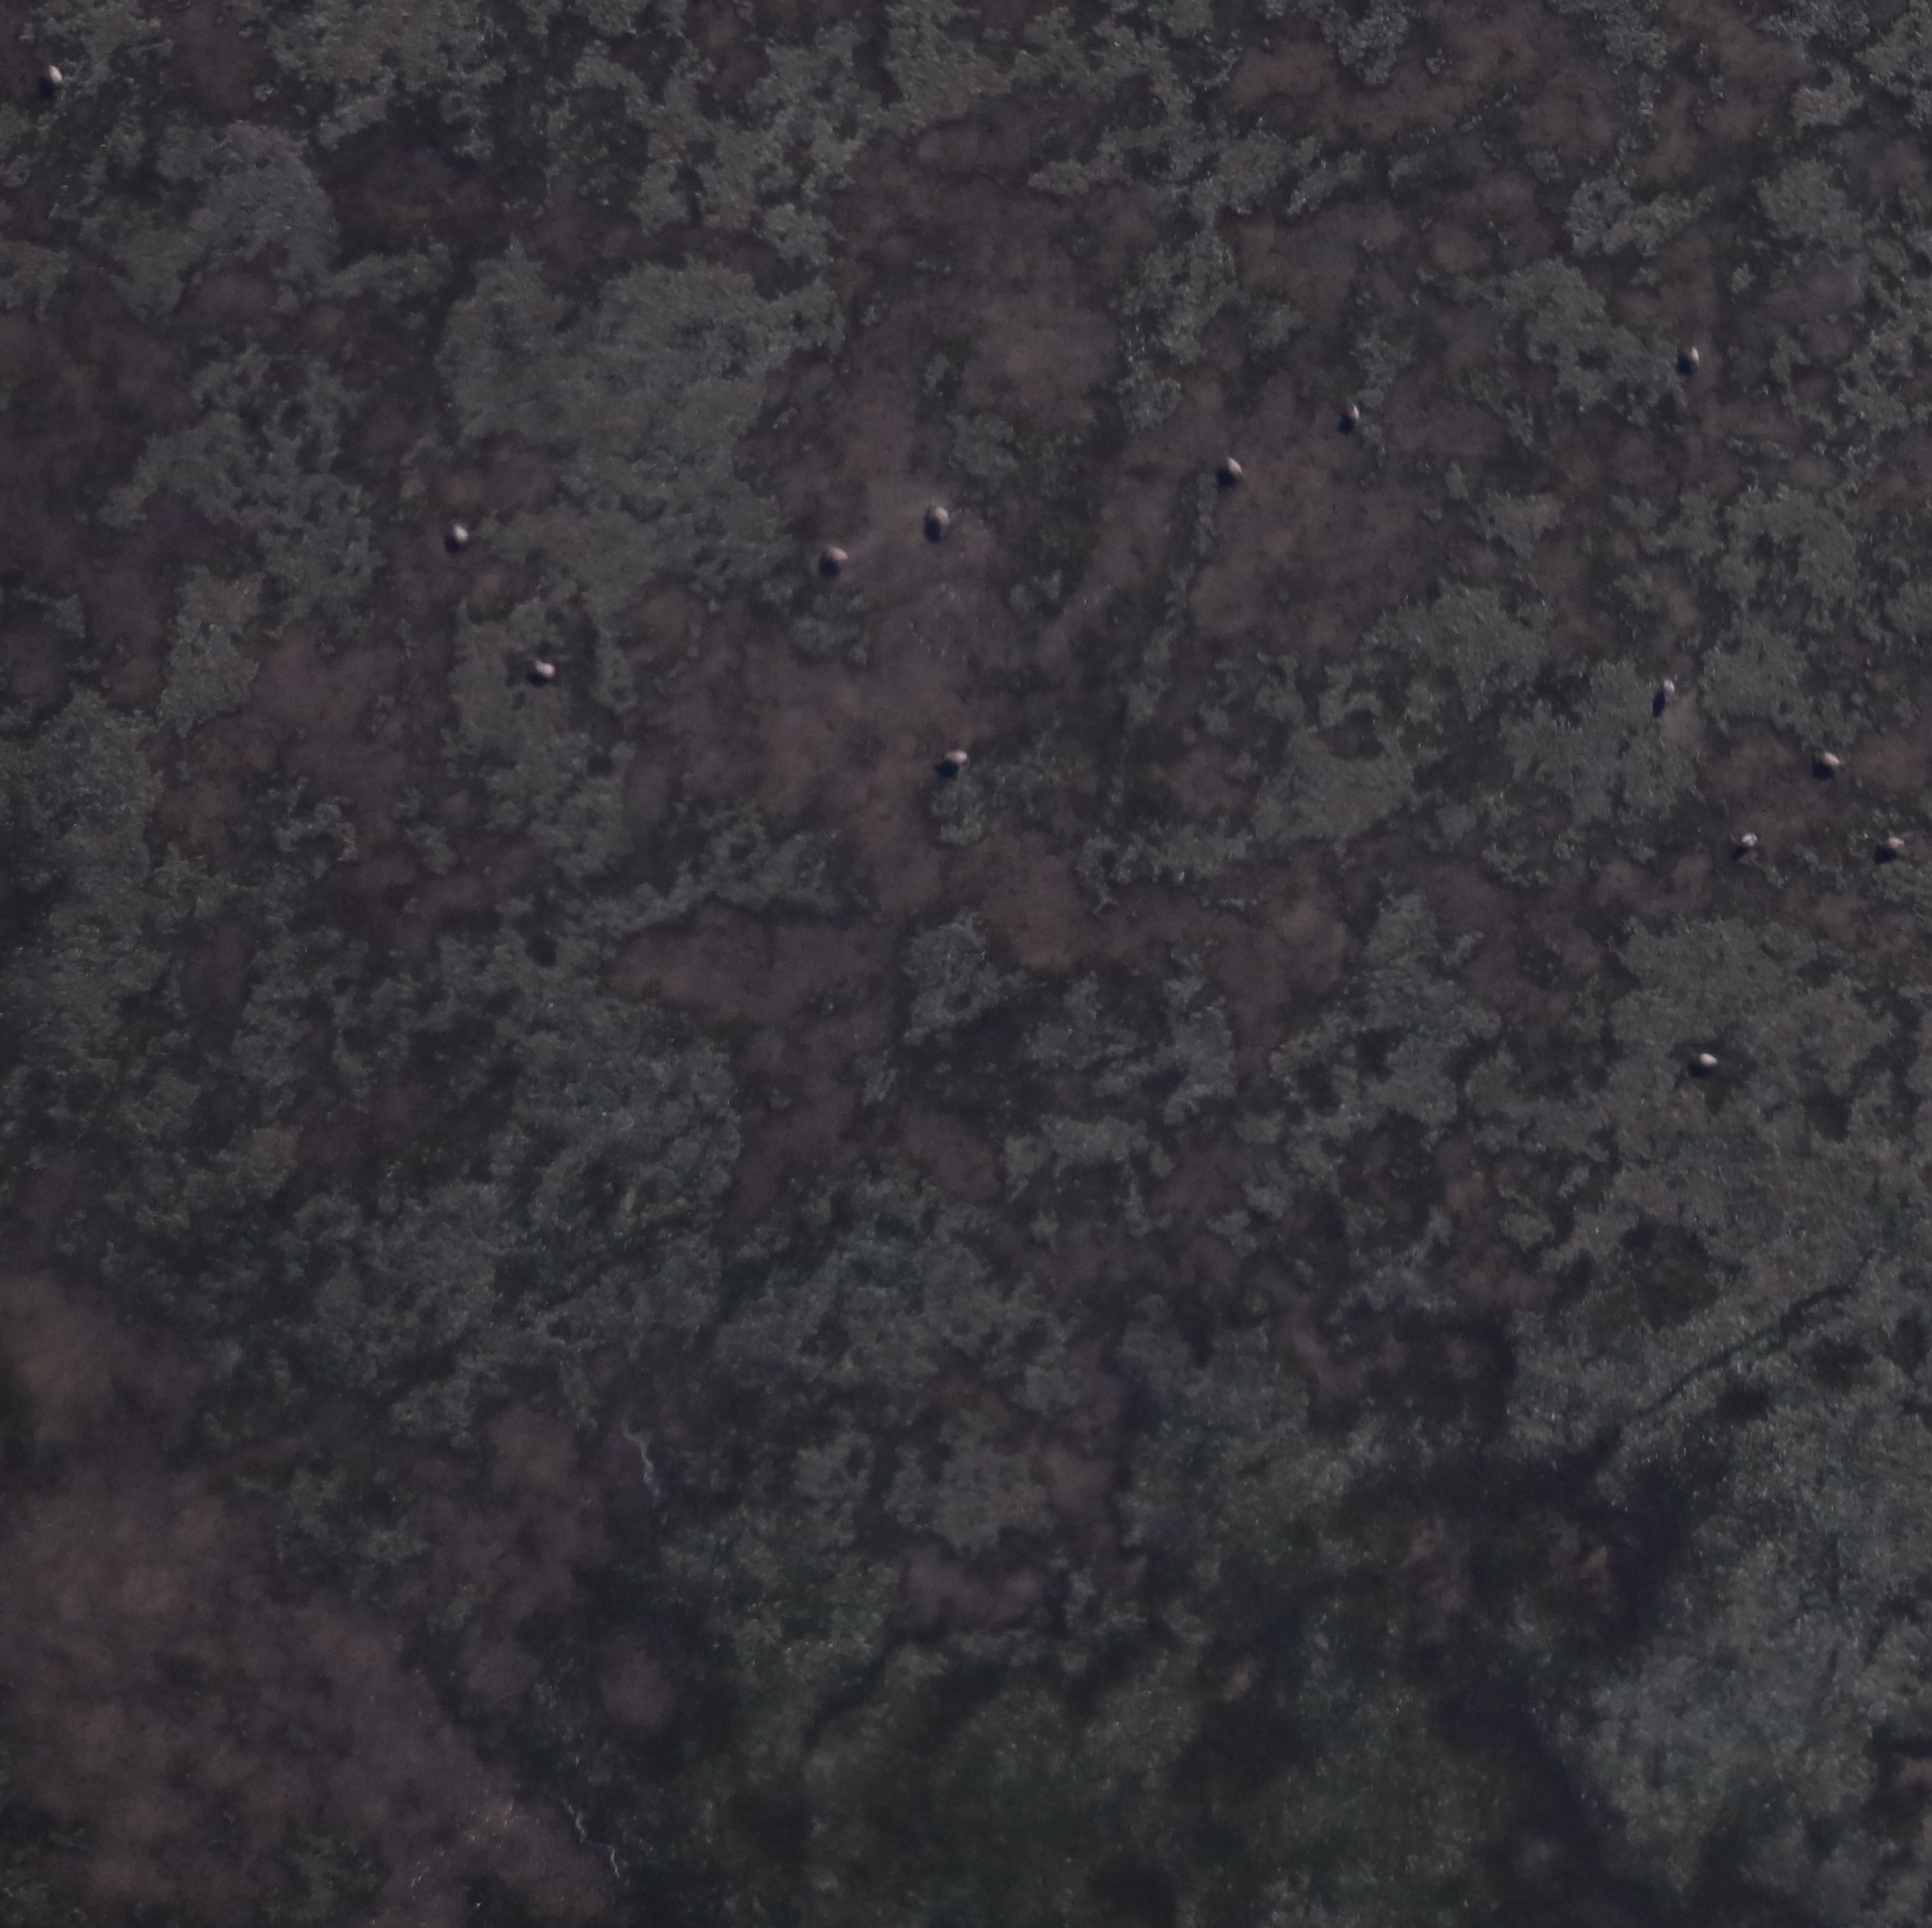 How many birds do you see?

14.